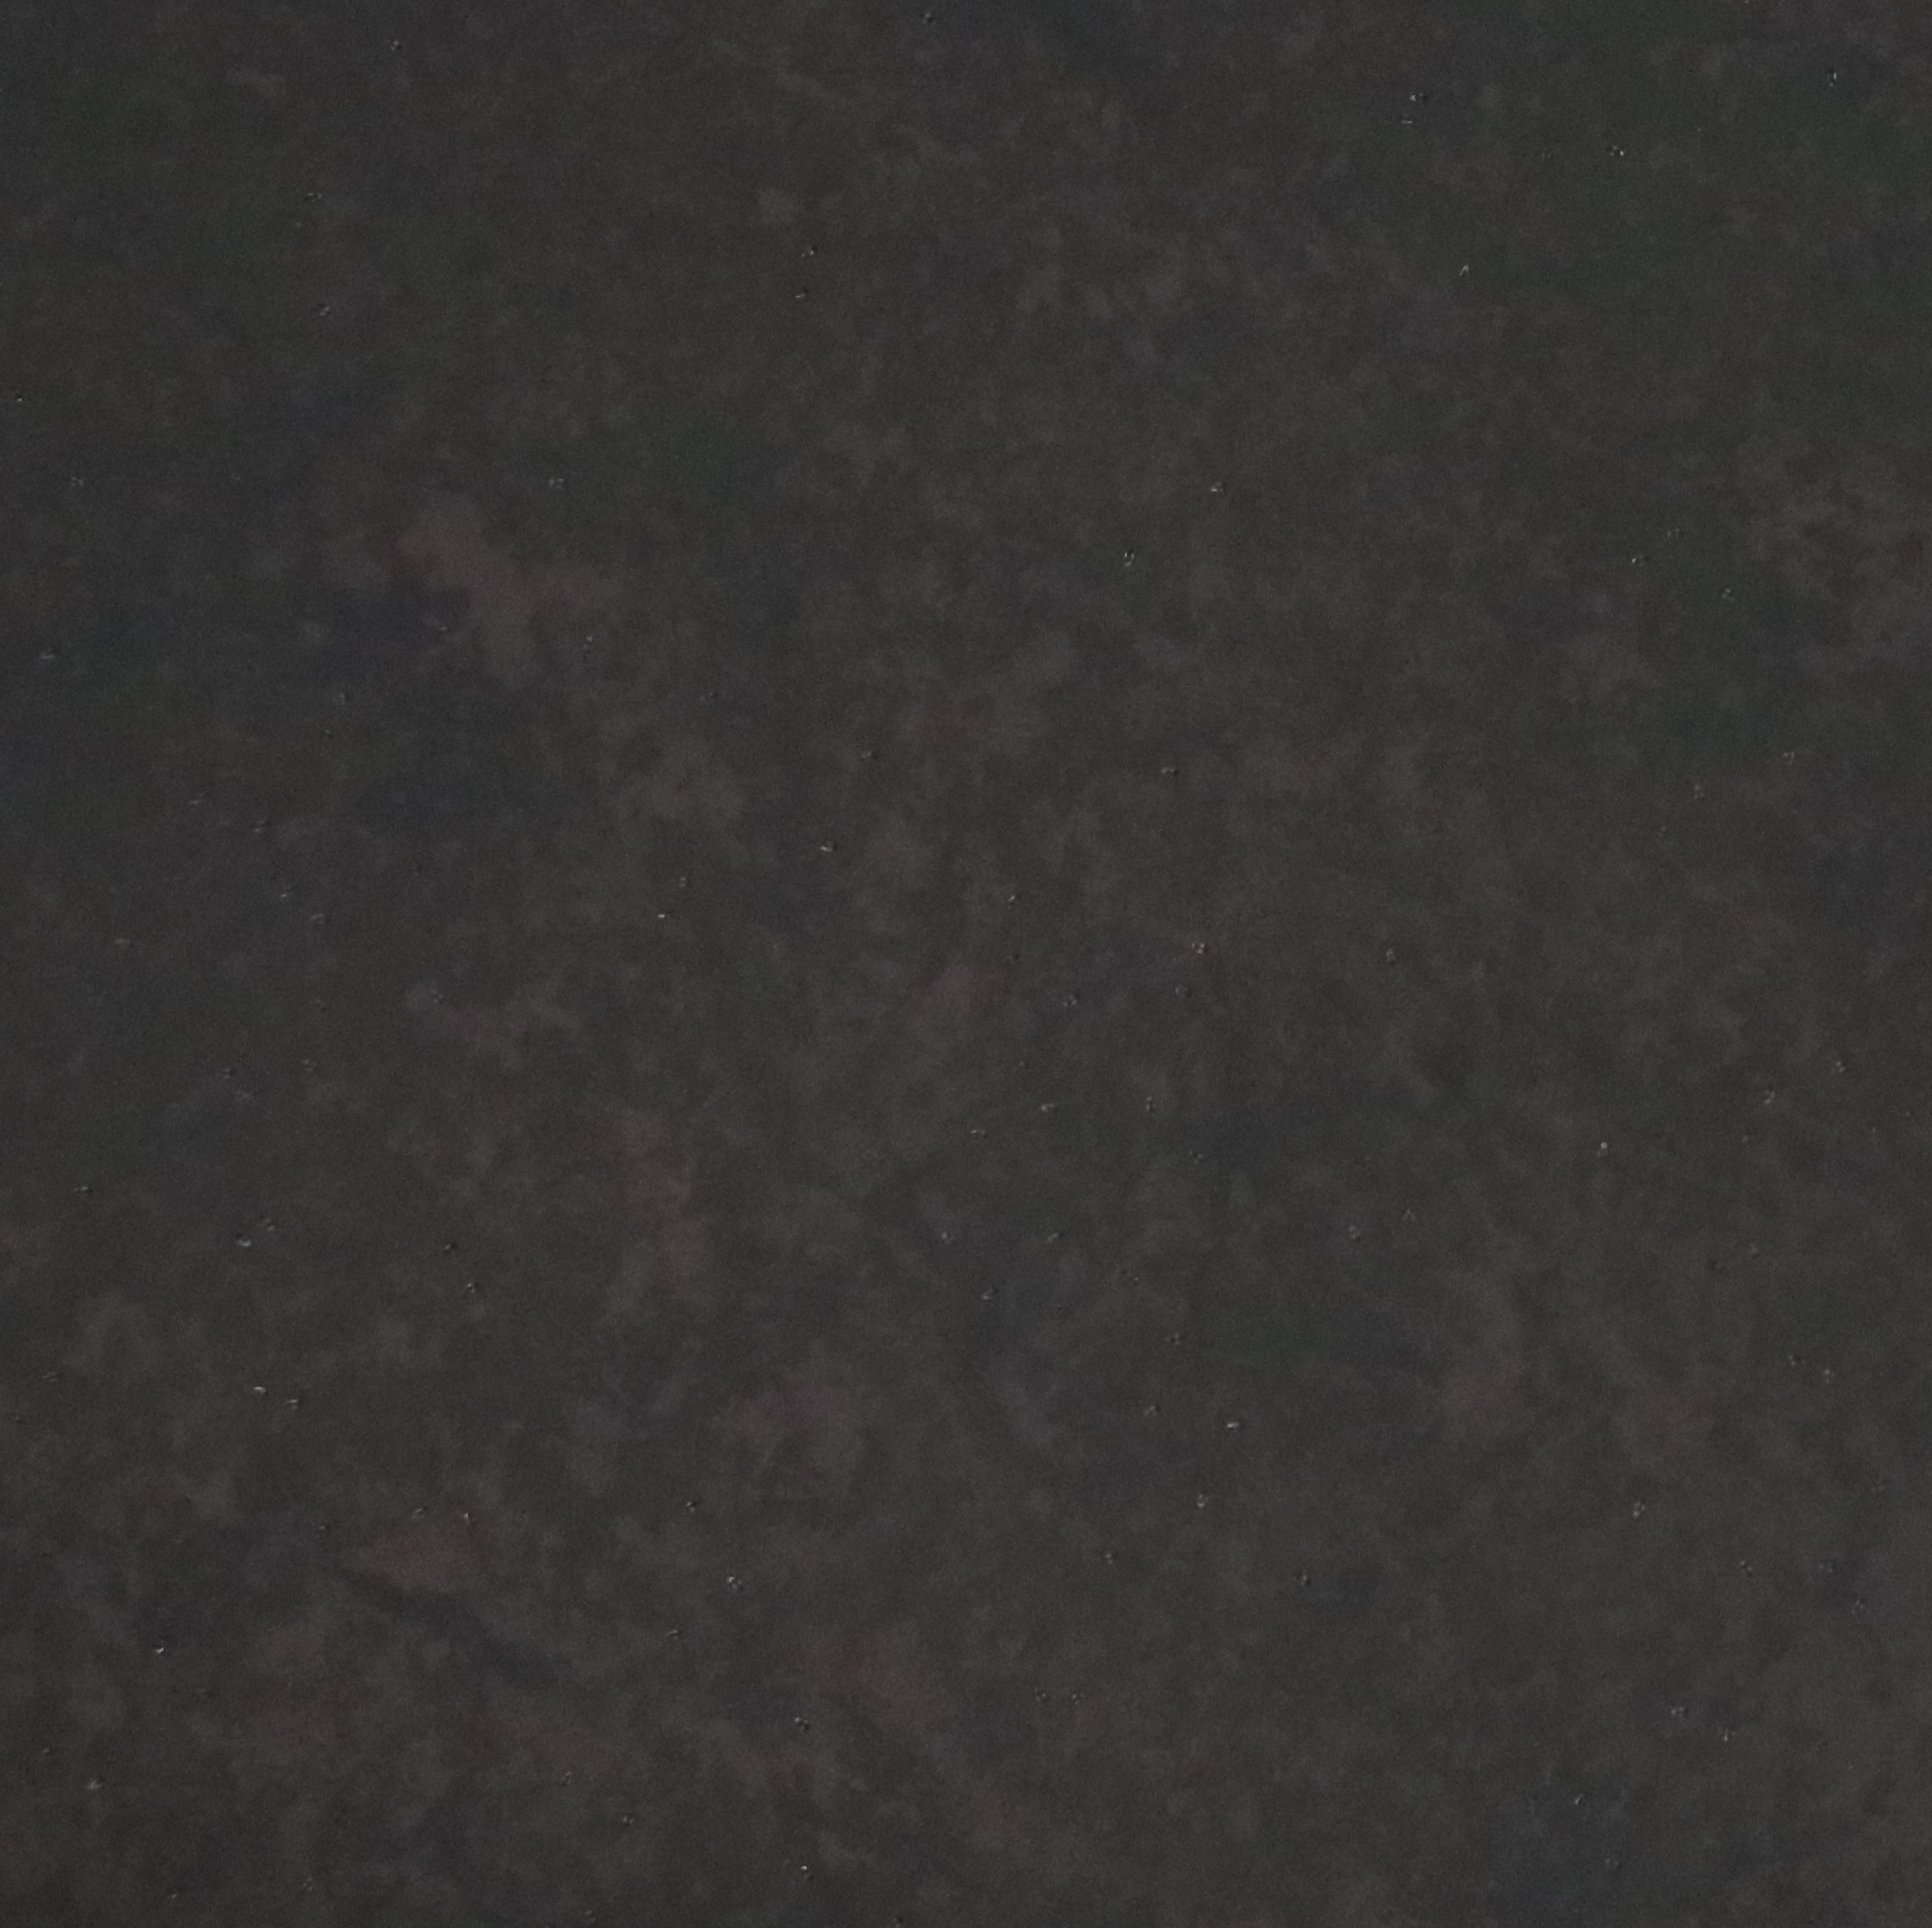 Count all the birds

111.